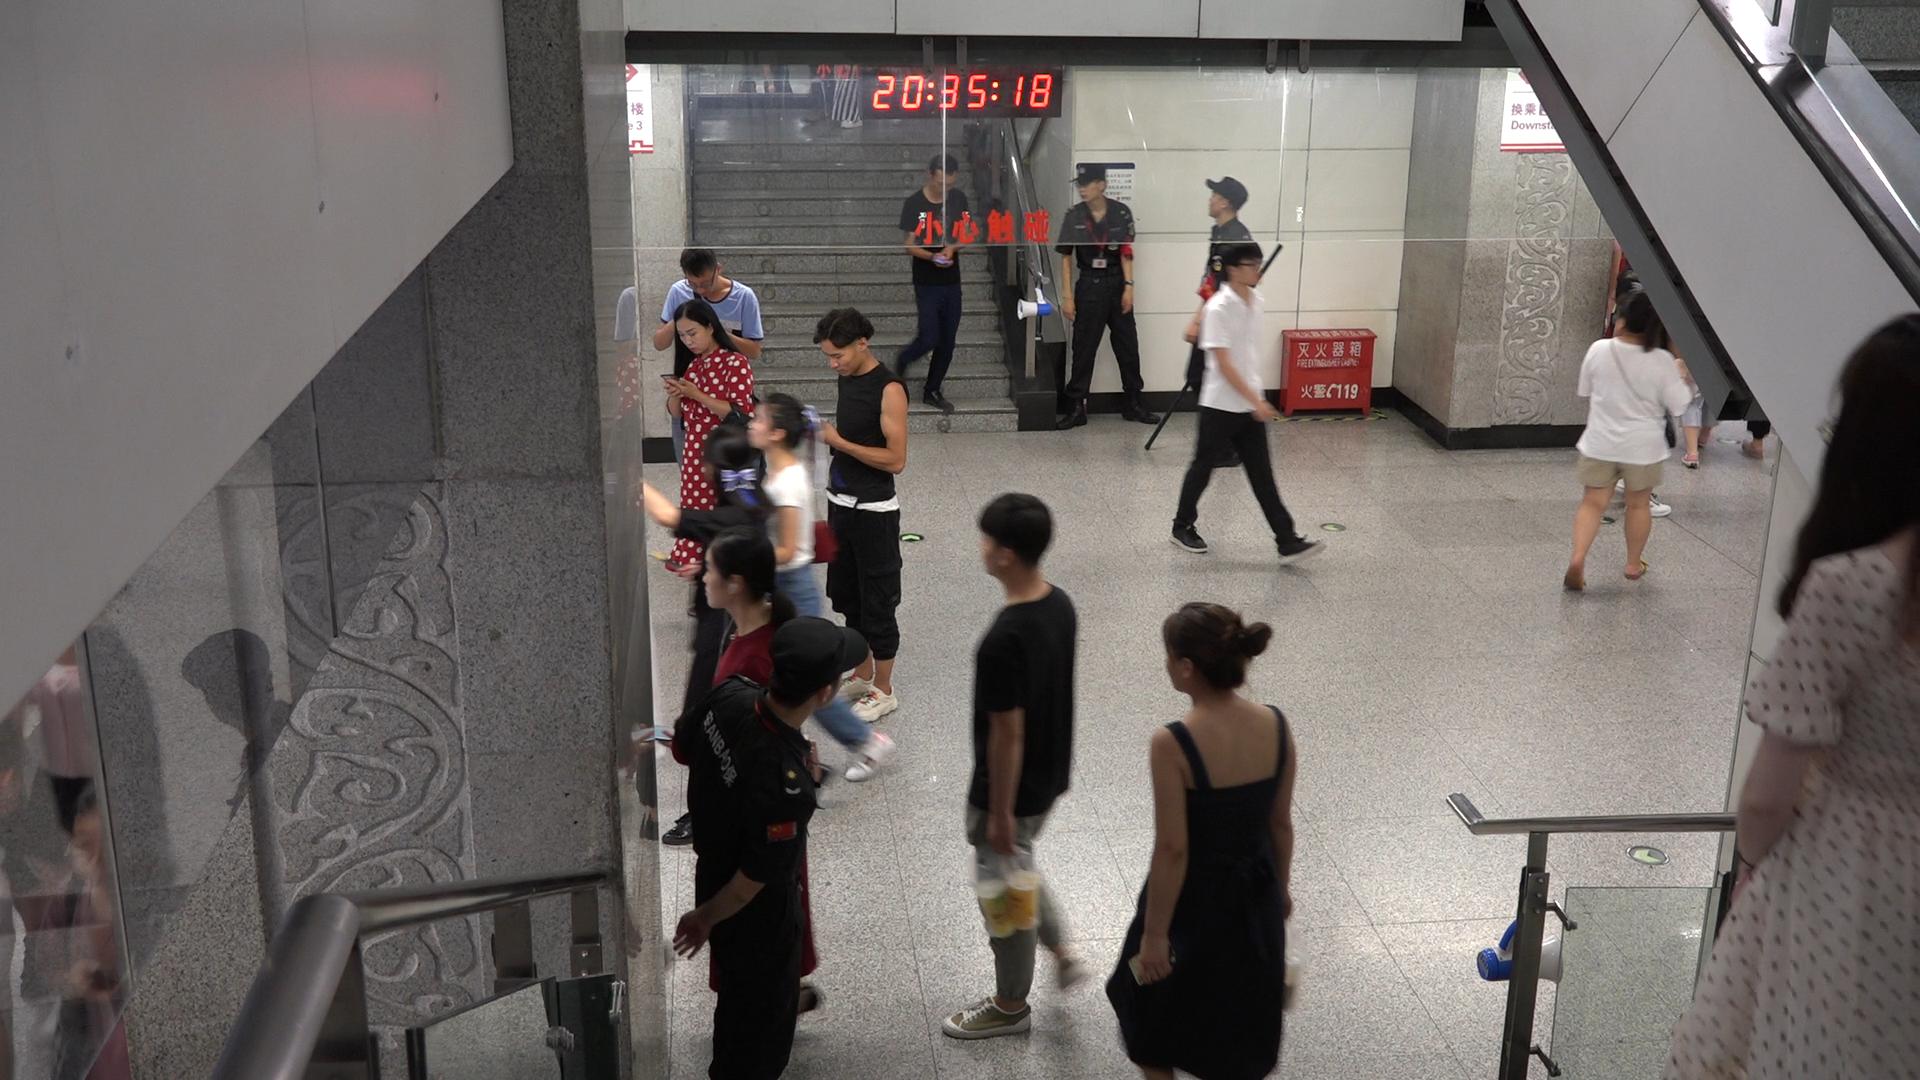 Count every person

17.